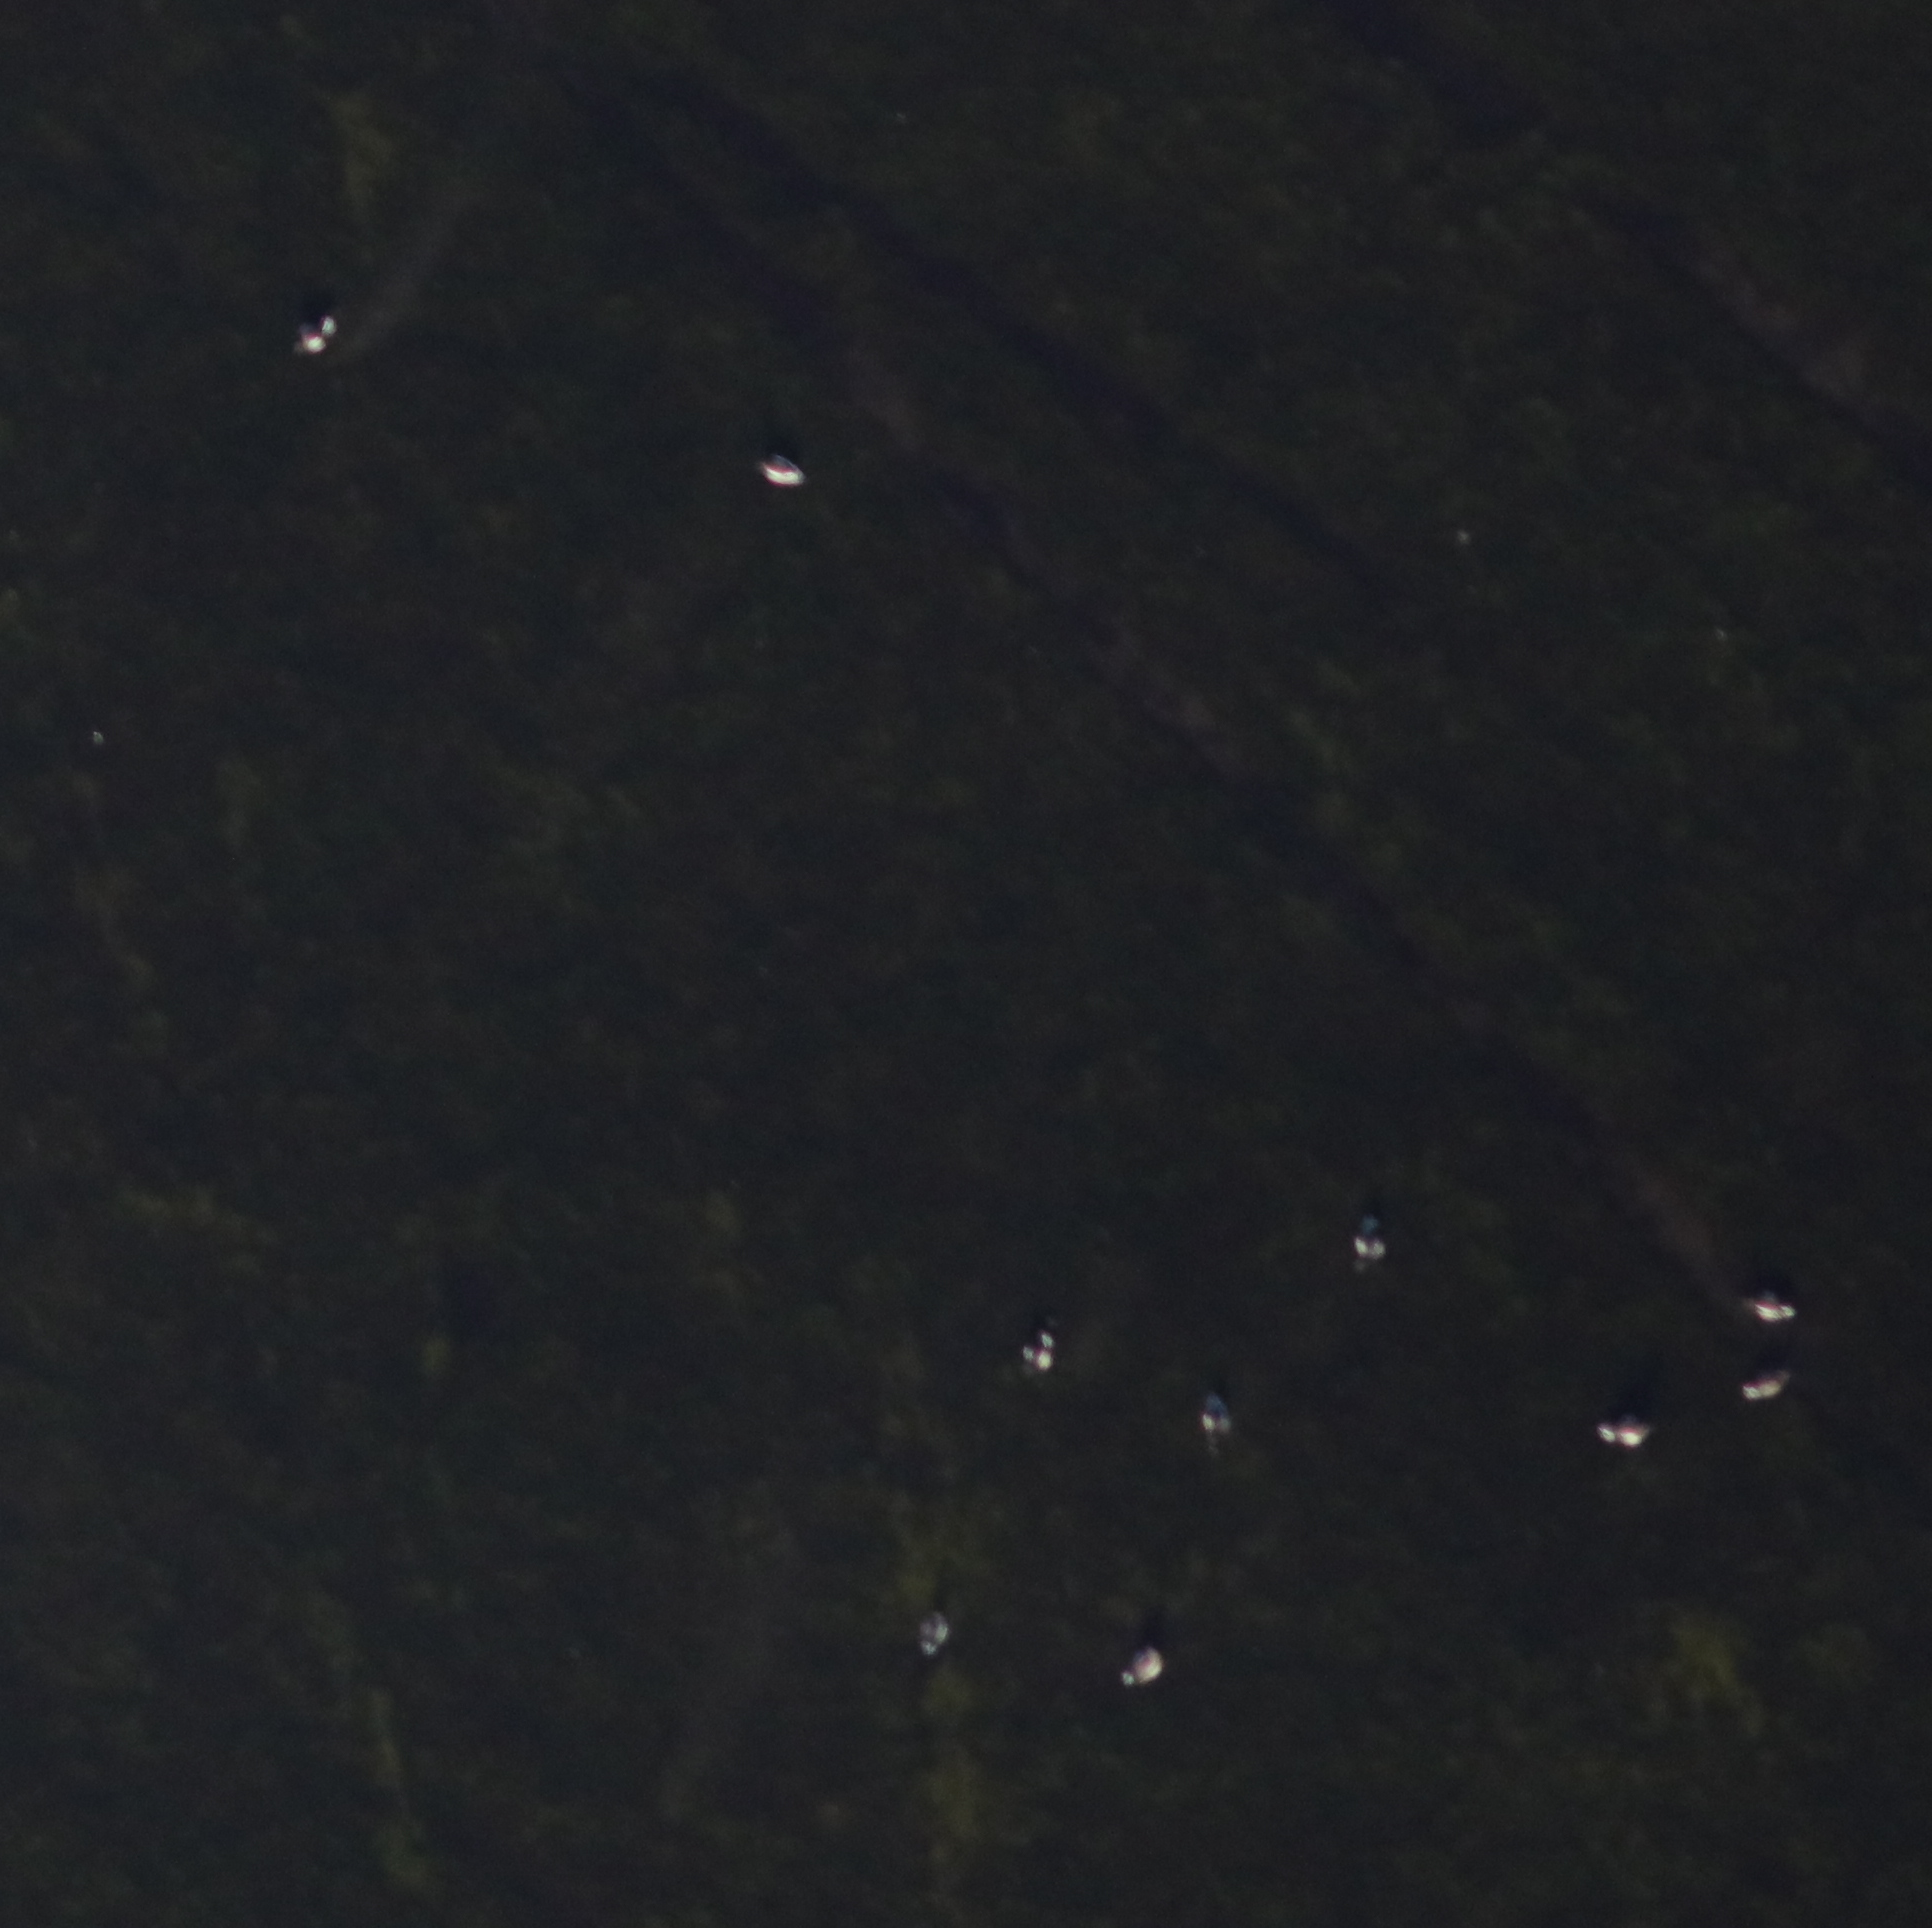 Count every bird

10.